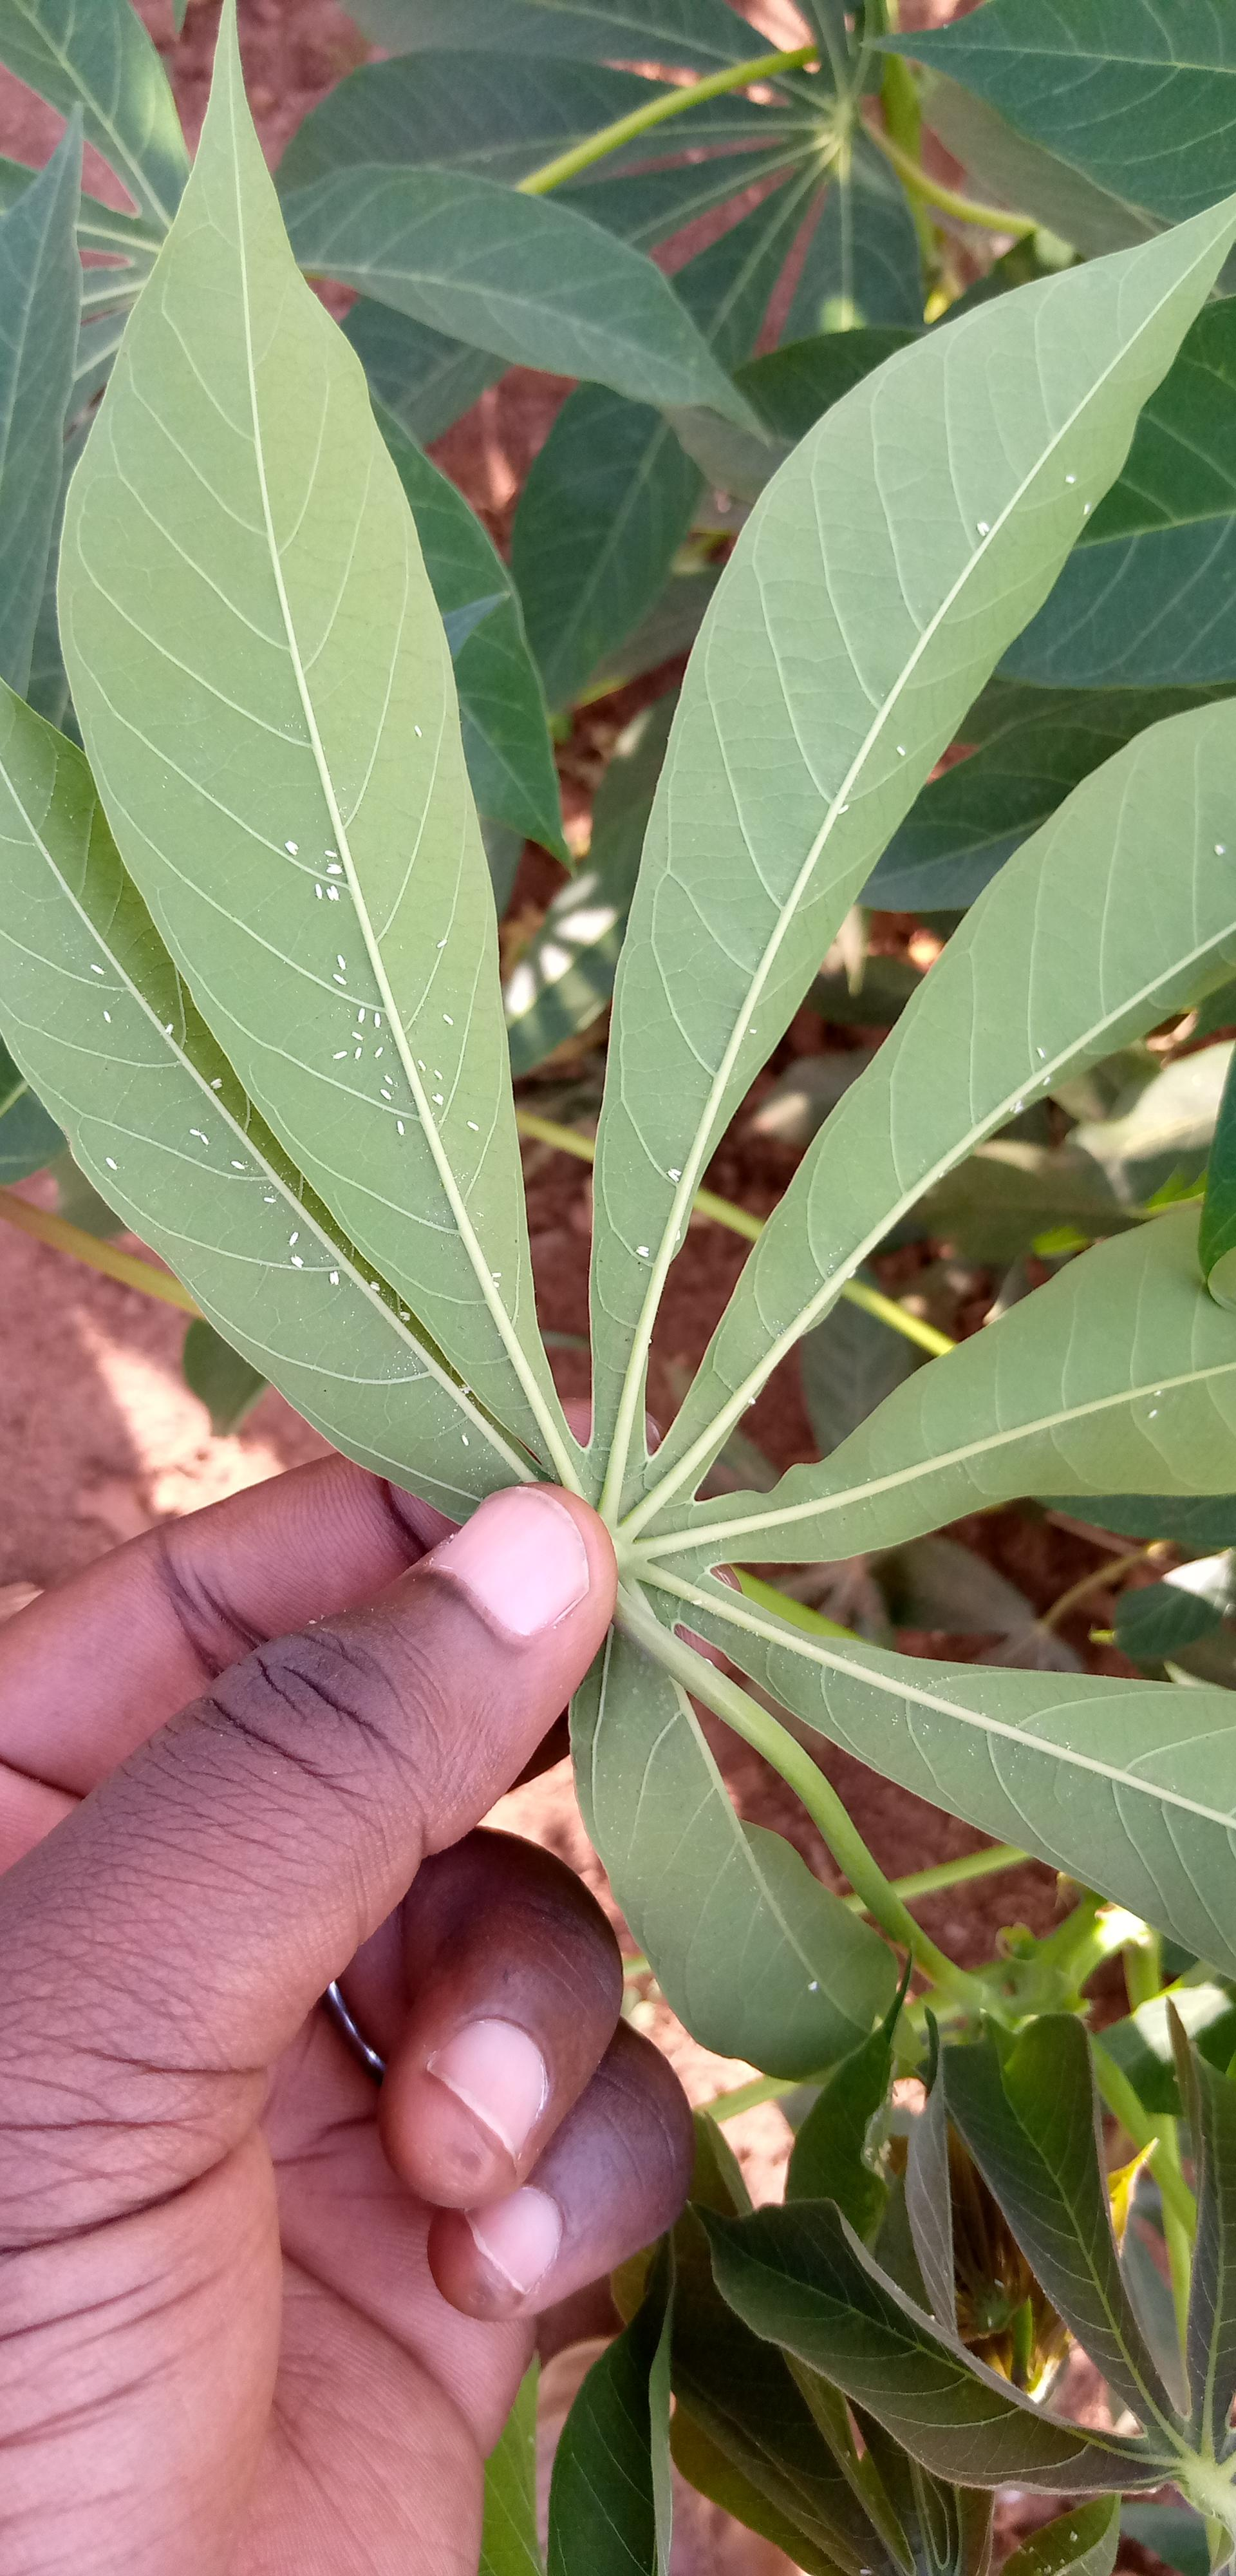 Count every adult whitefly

64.